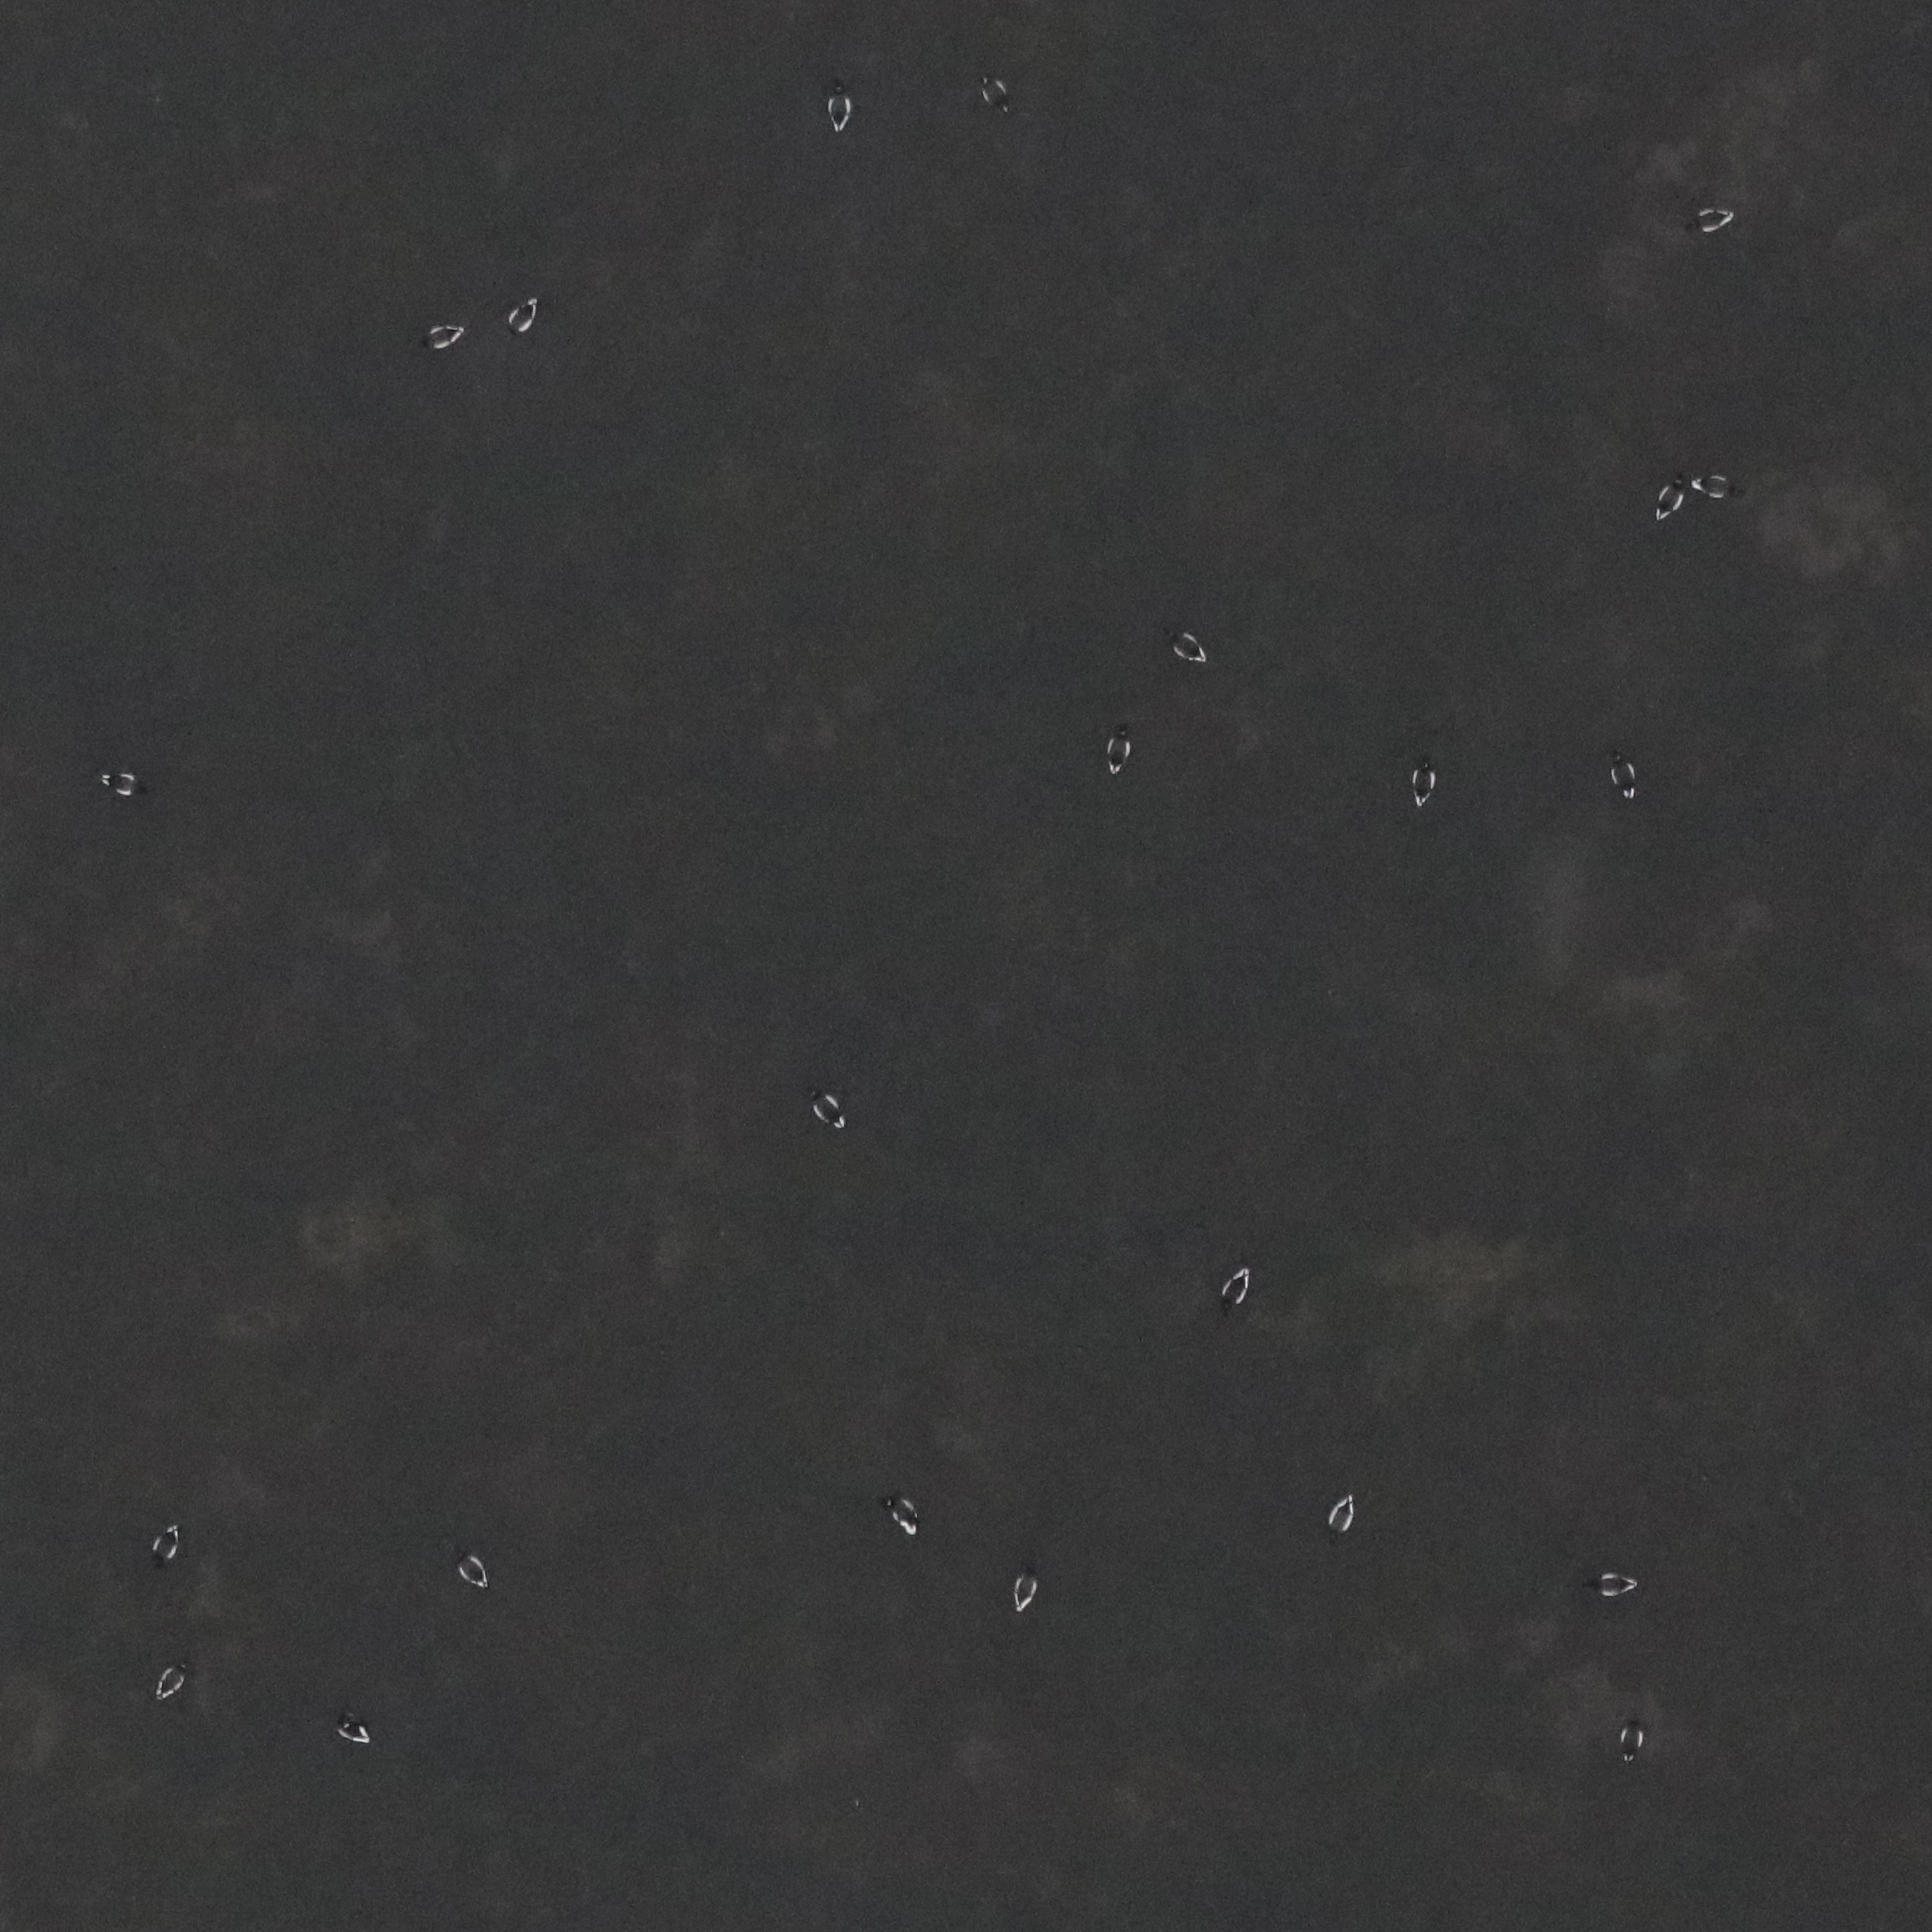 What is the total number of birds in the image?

23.